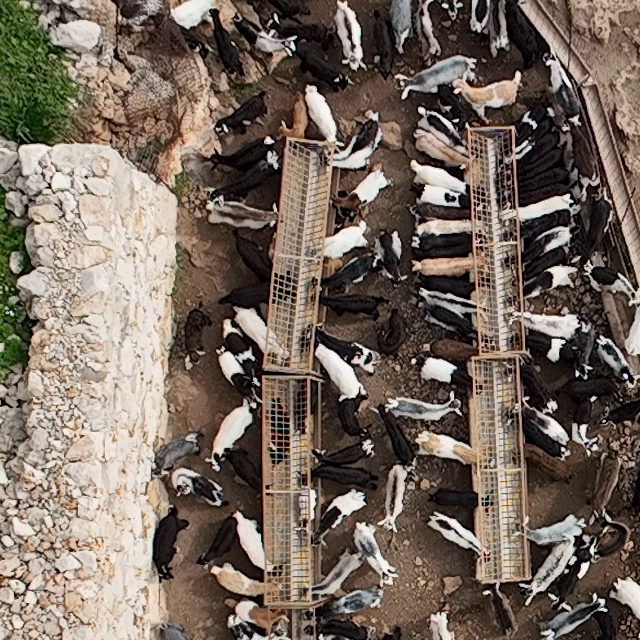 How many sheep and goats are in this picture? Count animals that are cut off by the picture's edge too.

115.